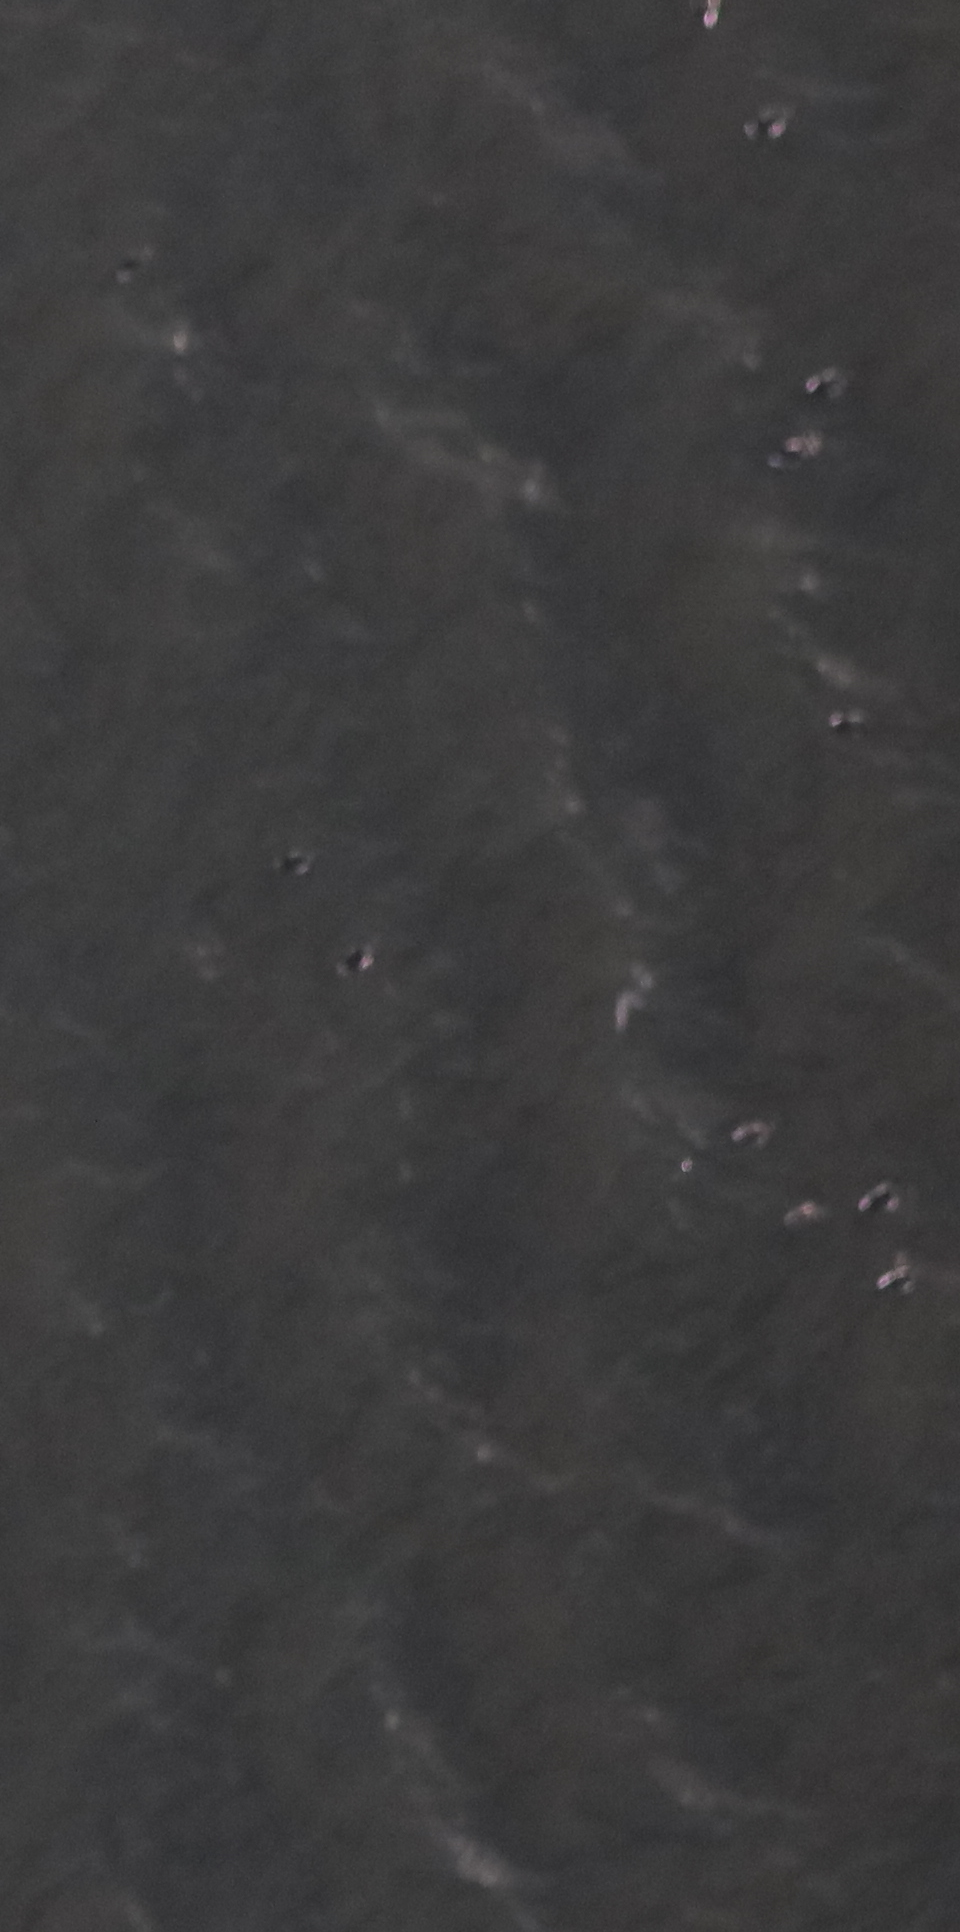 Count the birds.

12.